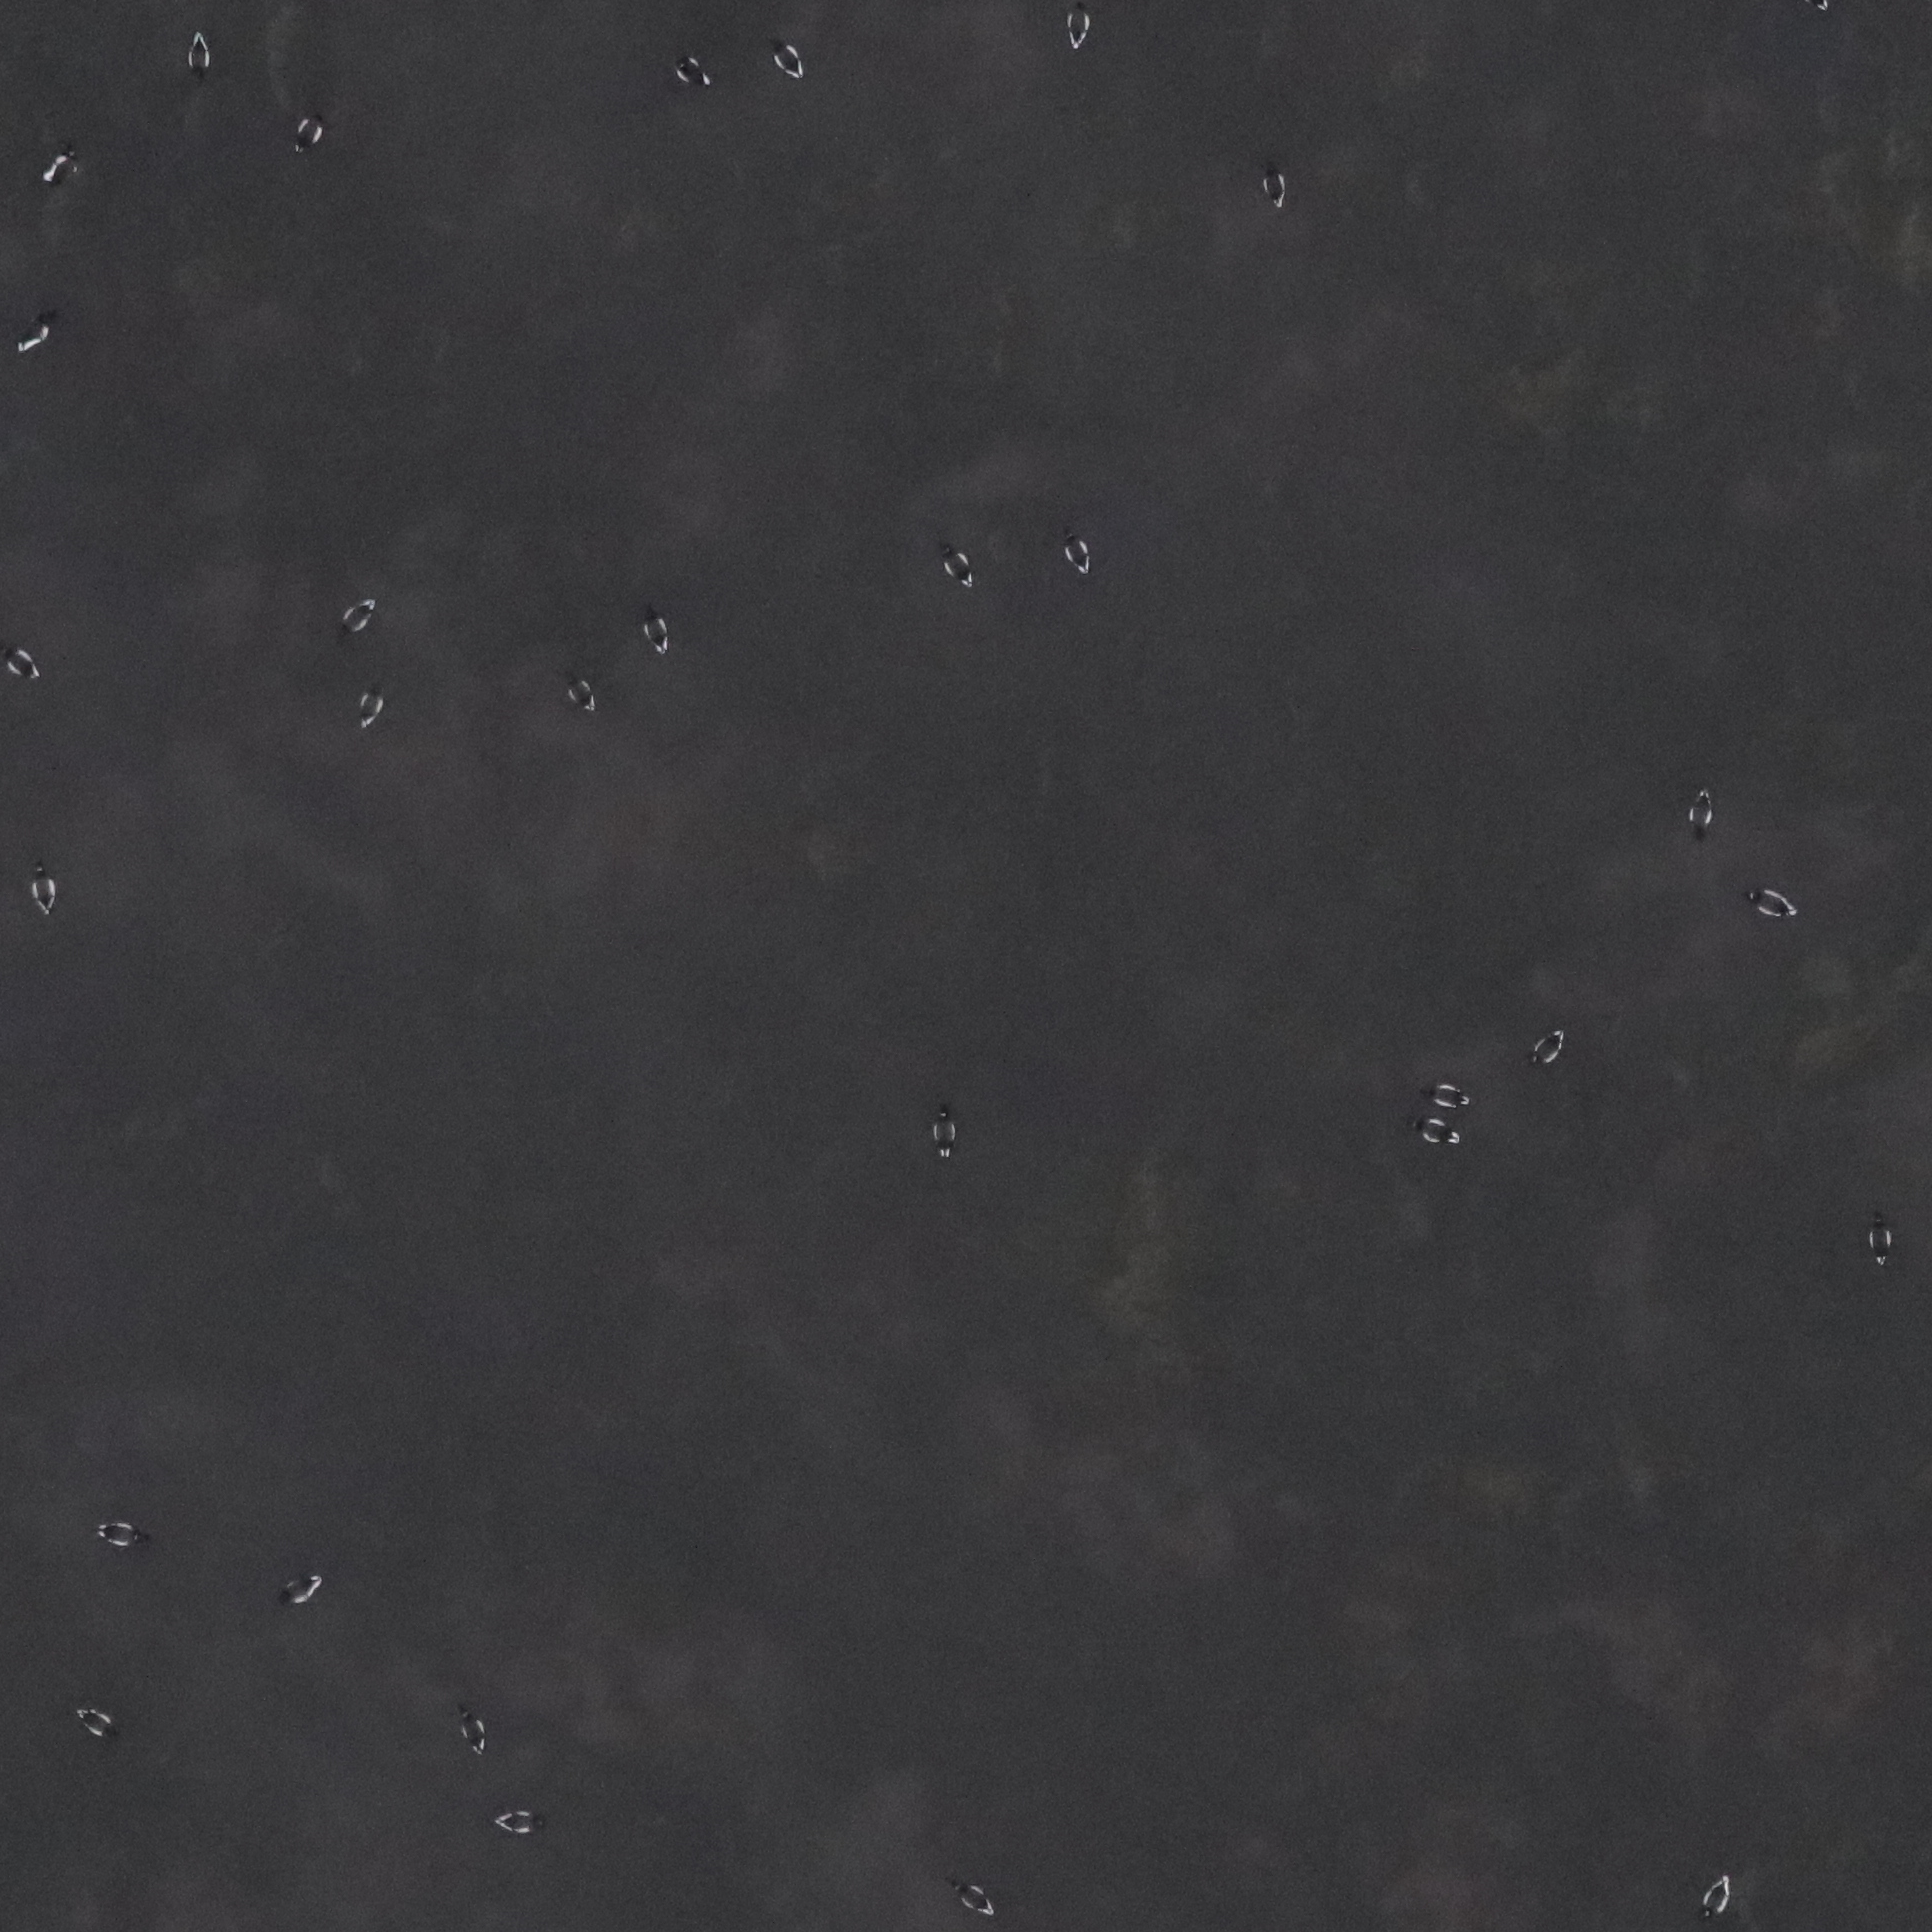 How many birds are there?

30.